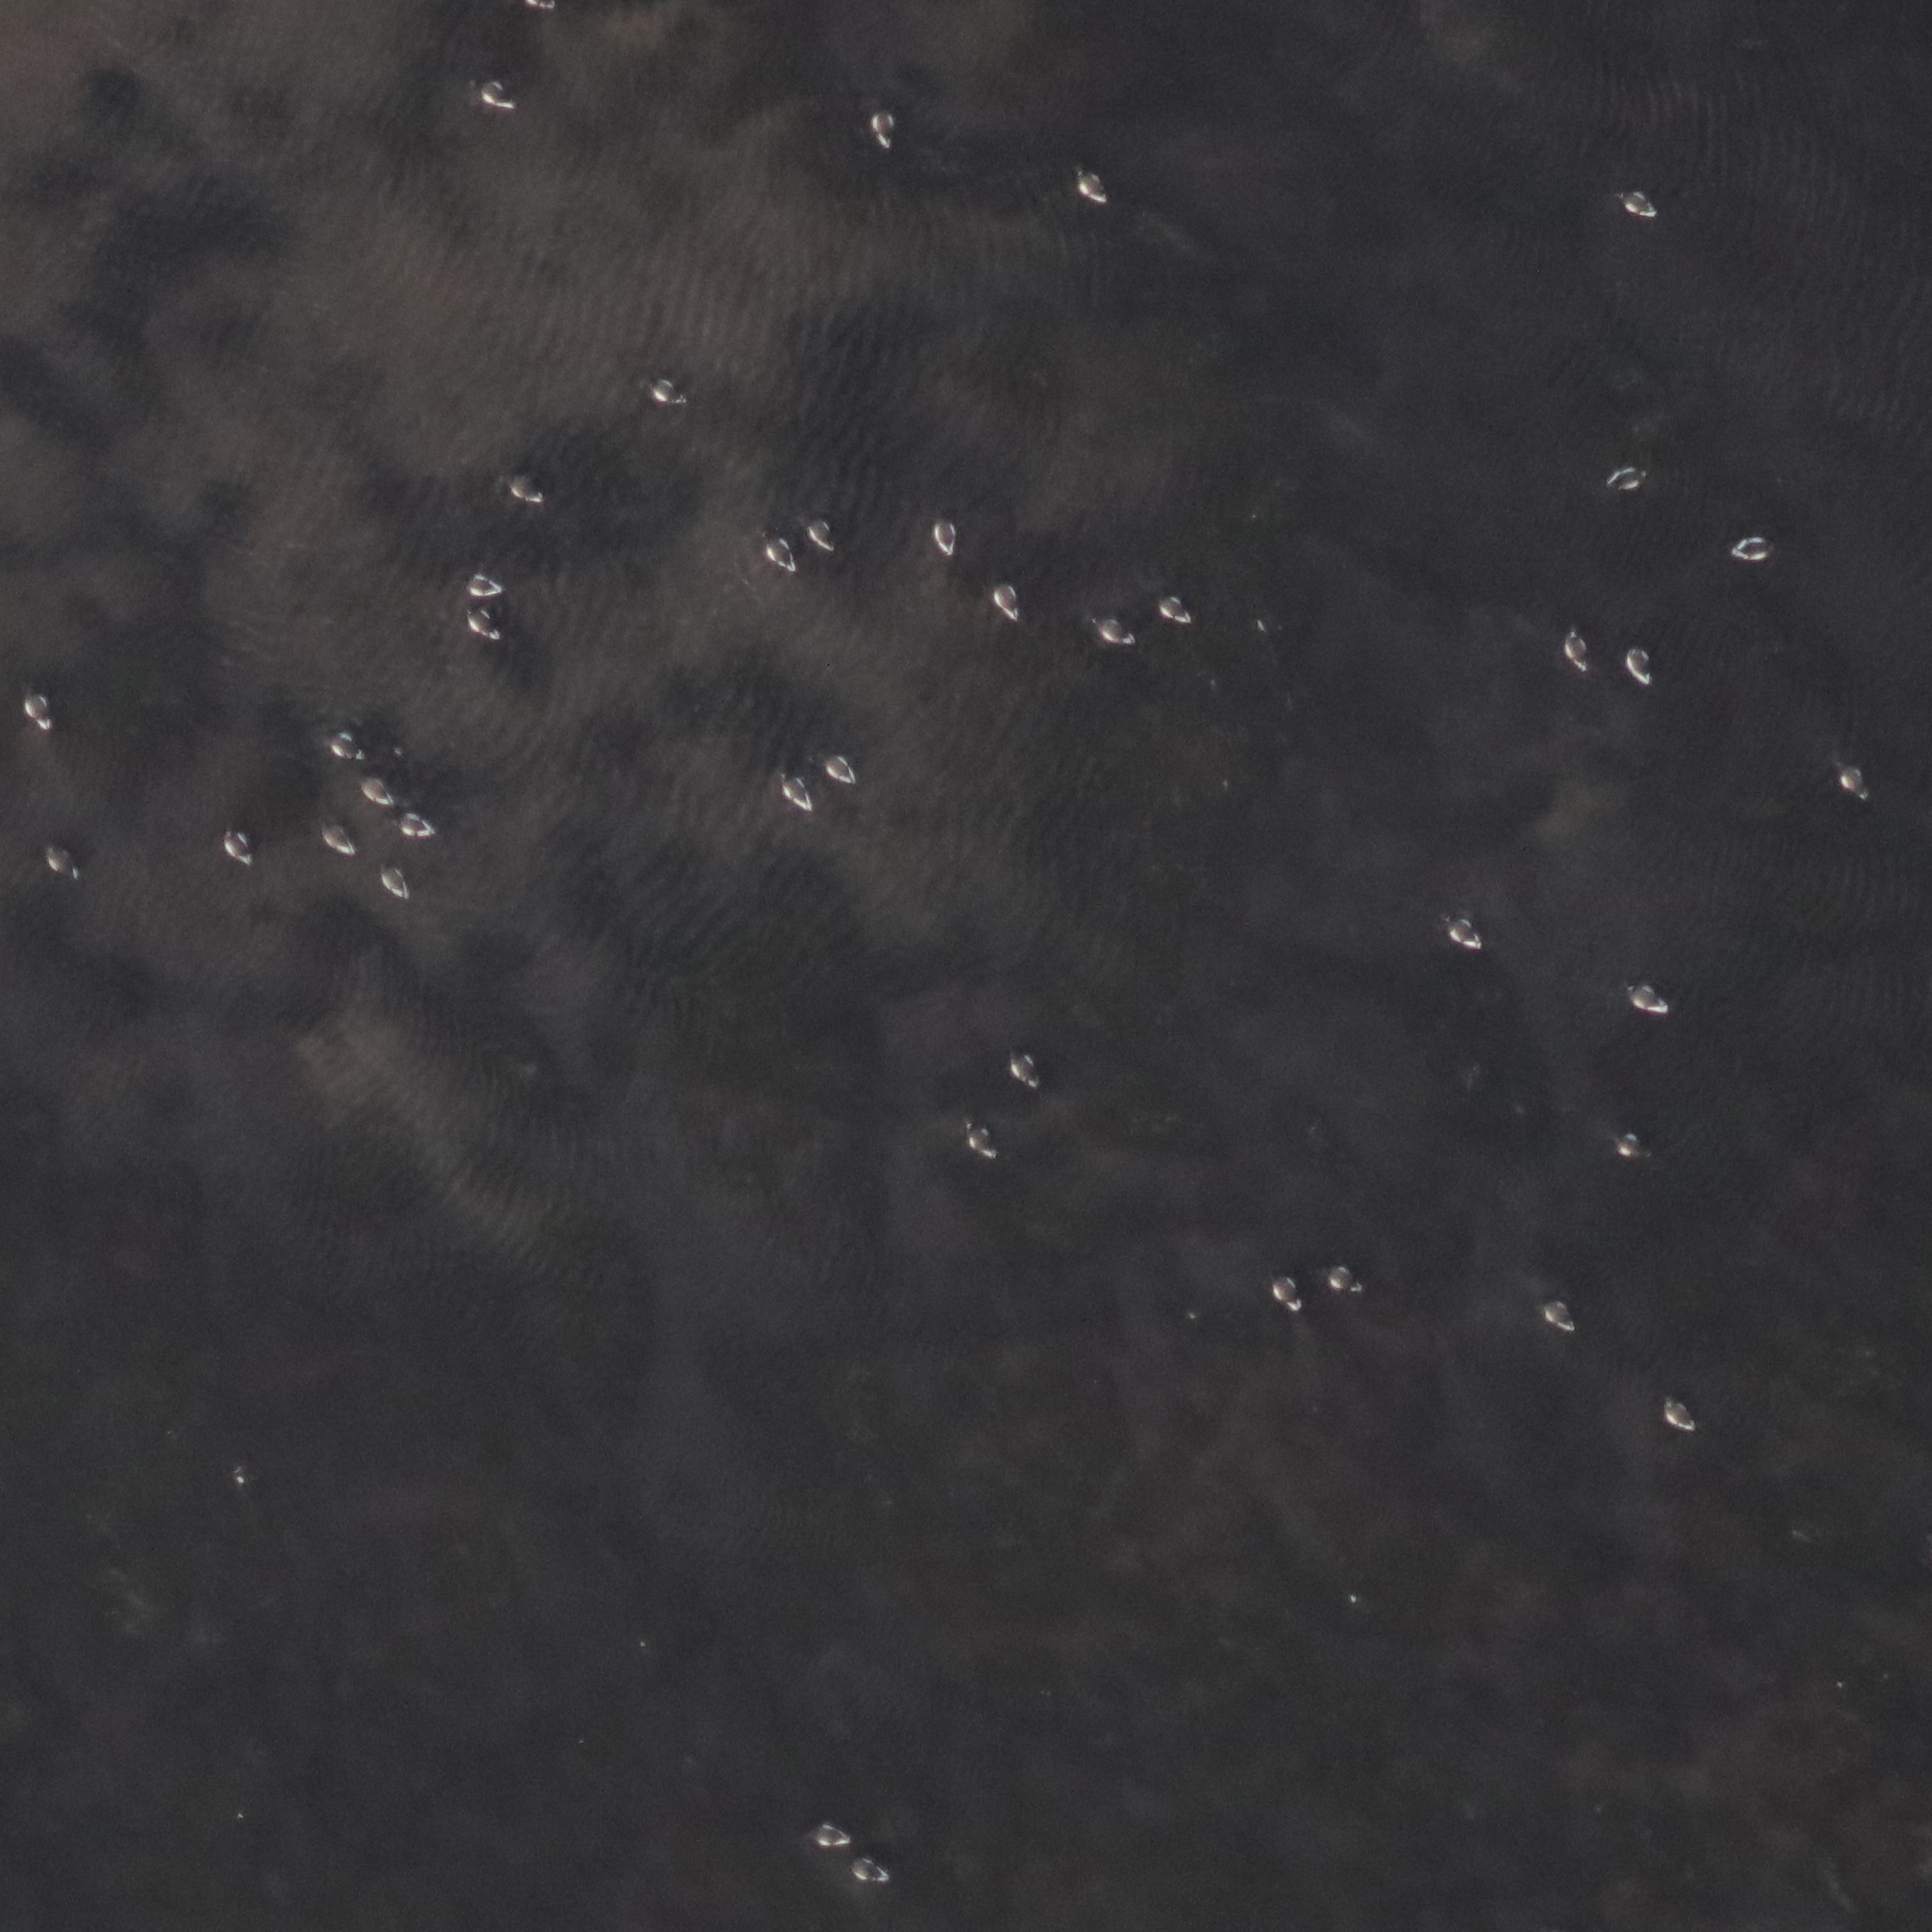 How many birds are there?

40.